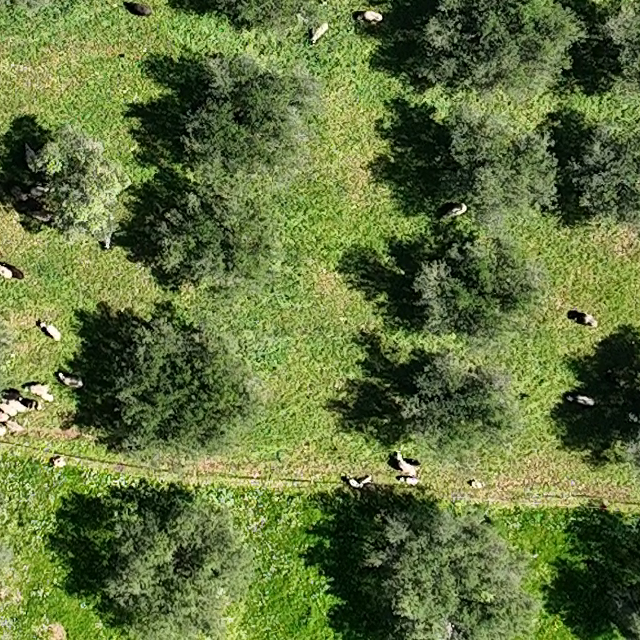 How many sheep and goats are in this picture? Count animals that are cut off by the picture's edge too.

29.